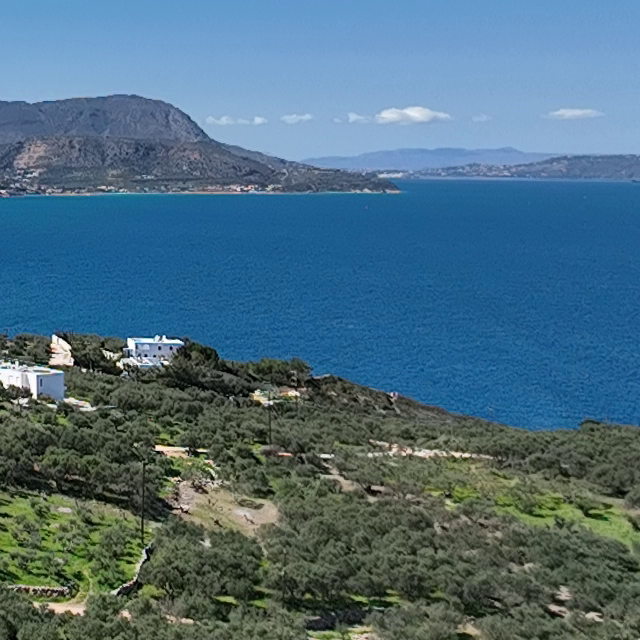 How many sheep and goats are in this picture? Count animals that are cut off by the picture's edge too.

0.